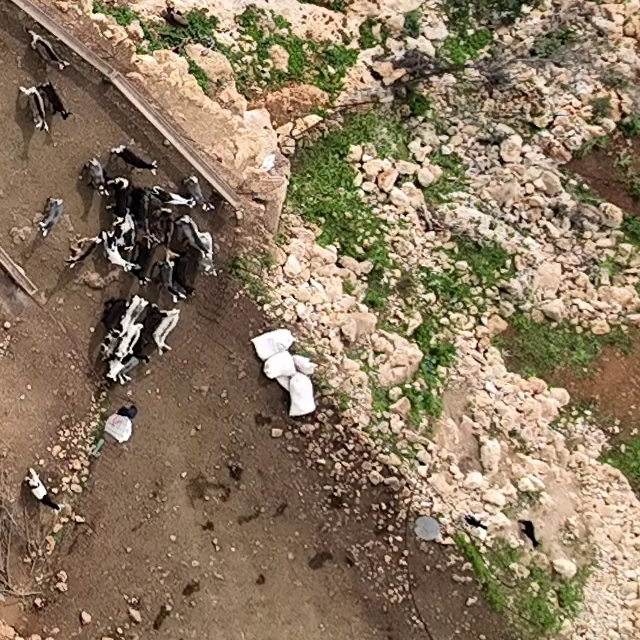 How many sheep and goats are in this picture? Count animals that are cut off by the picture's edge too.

29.